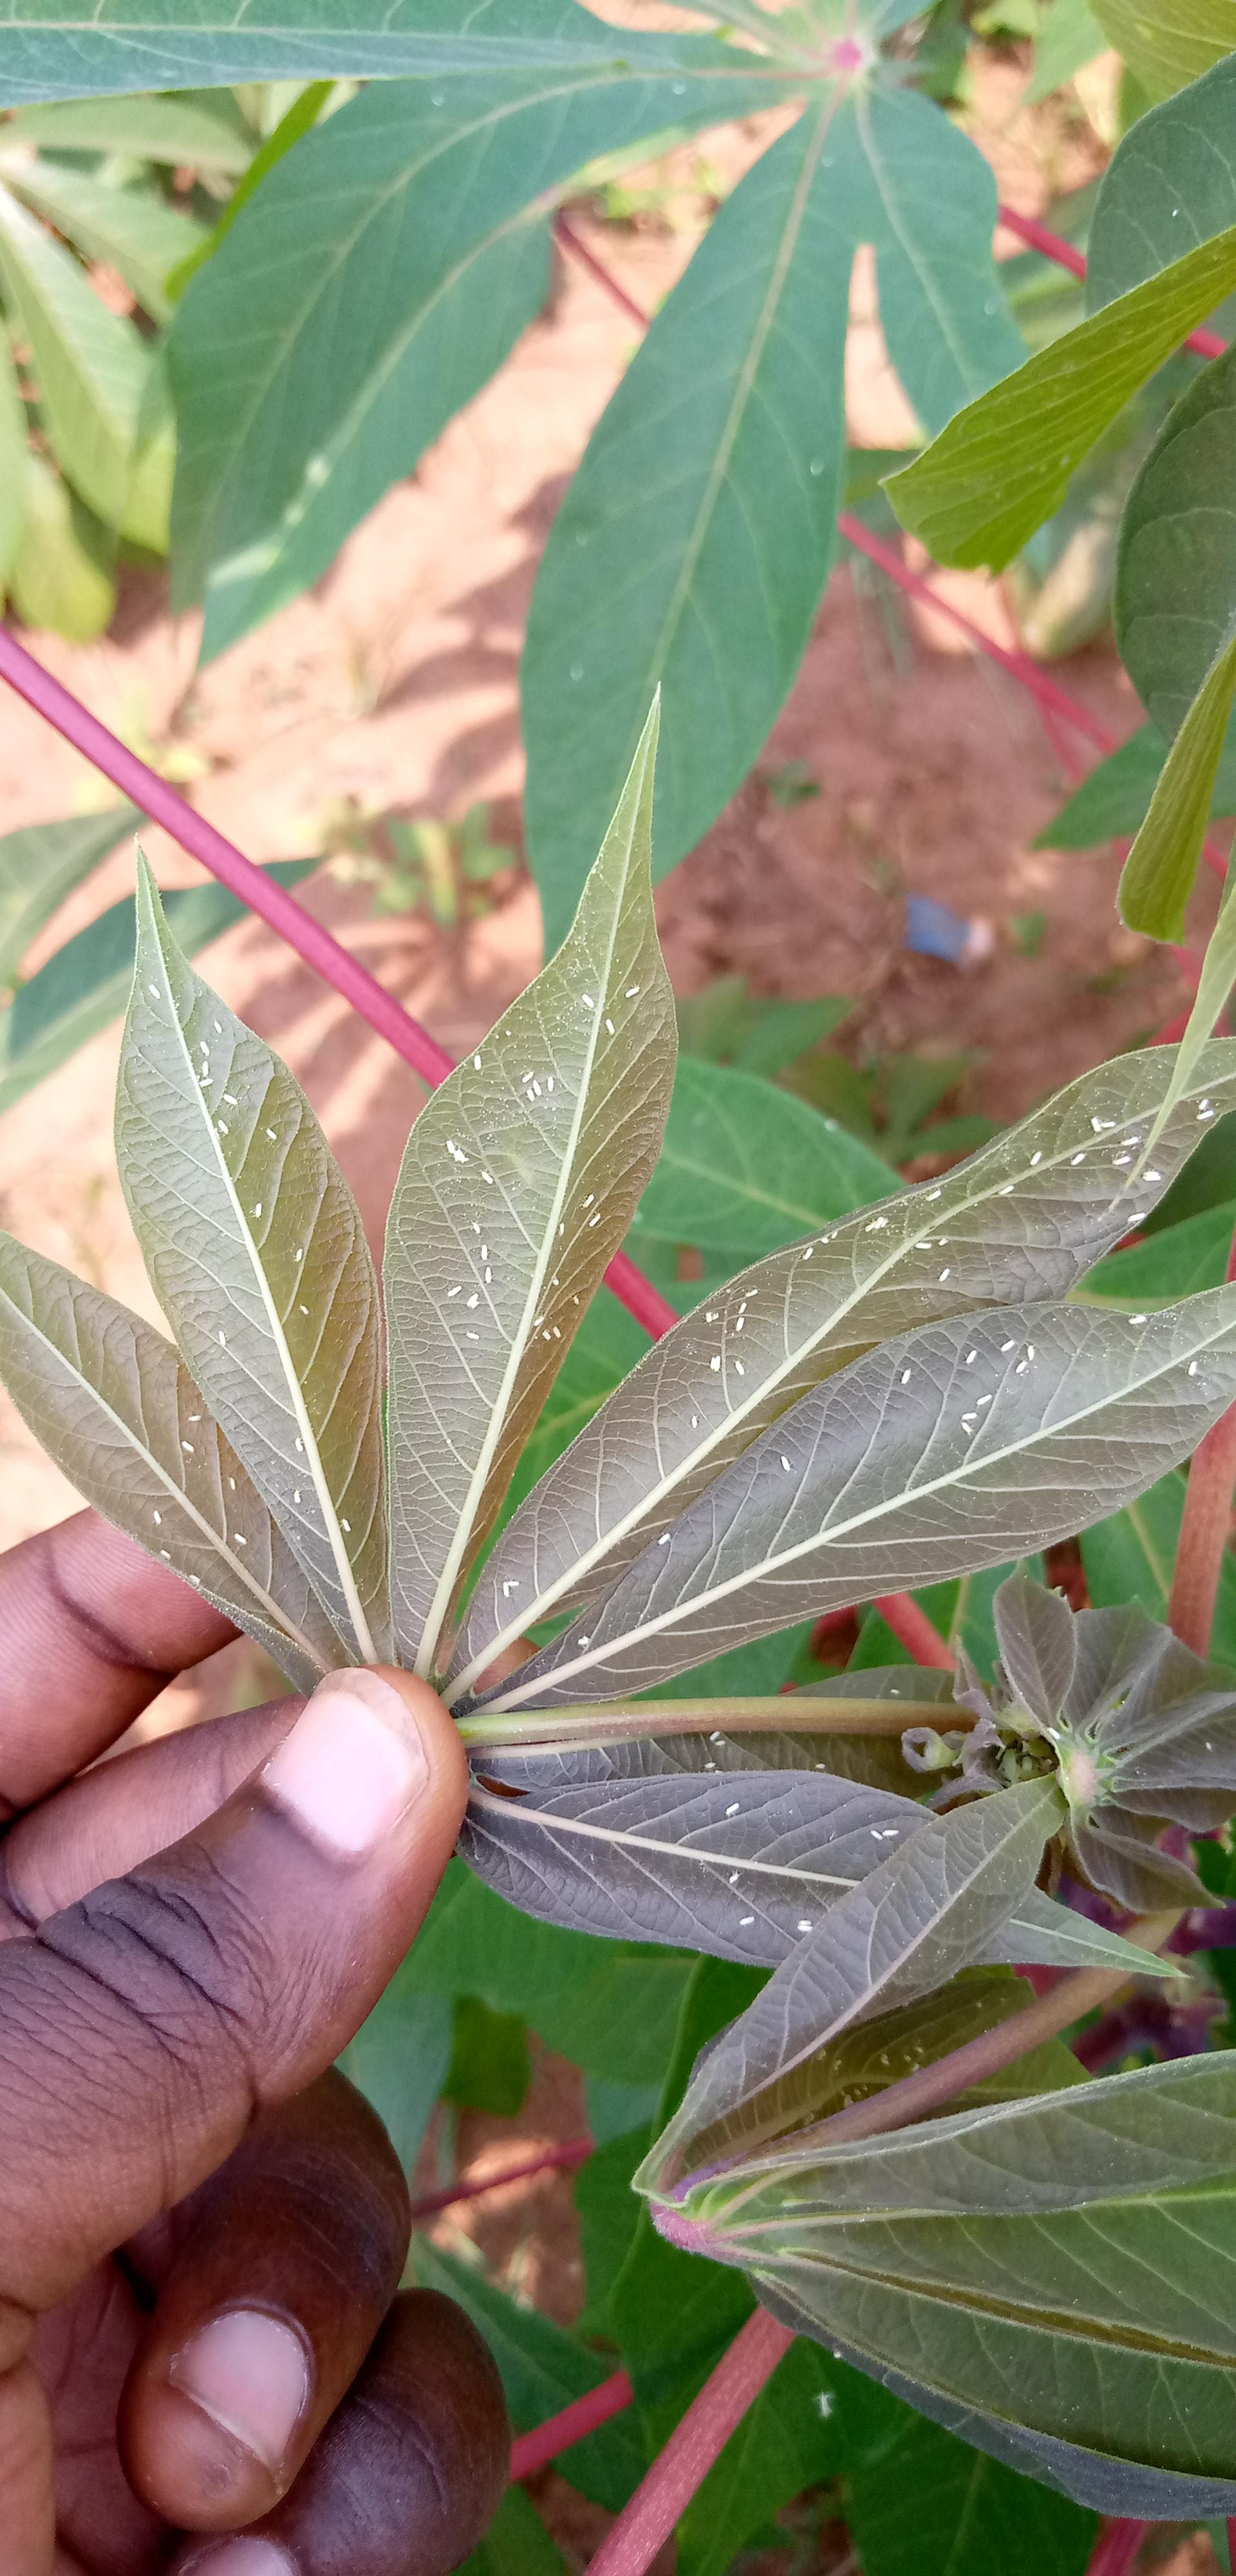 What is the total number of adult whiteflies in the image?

110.